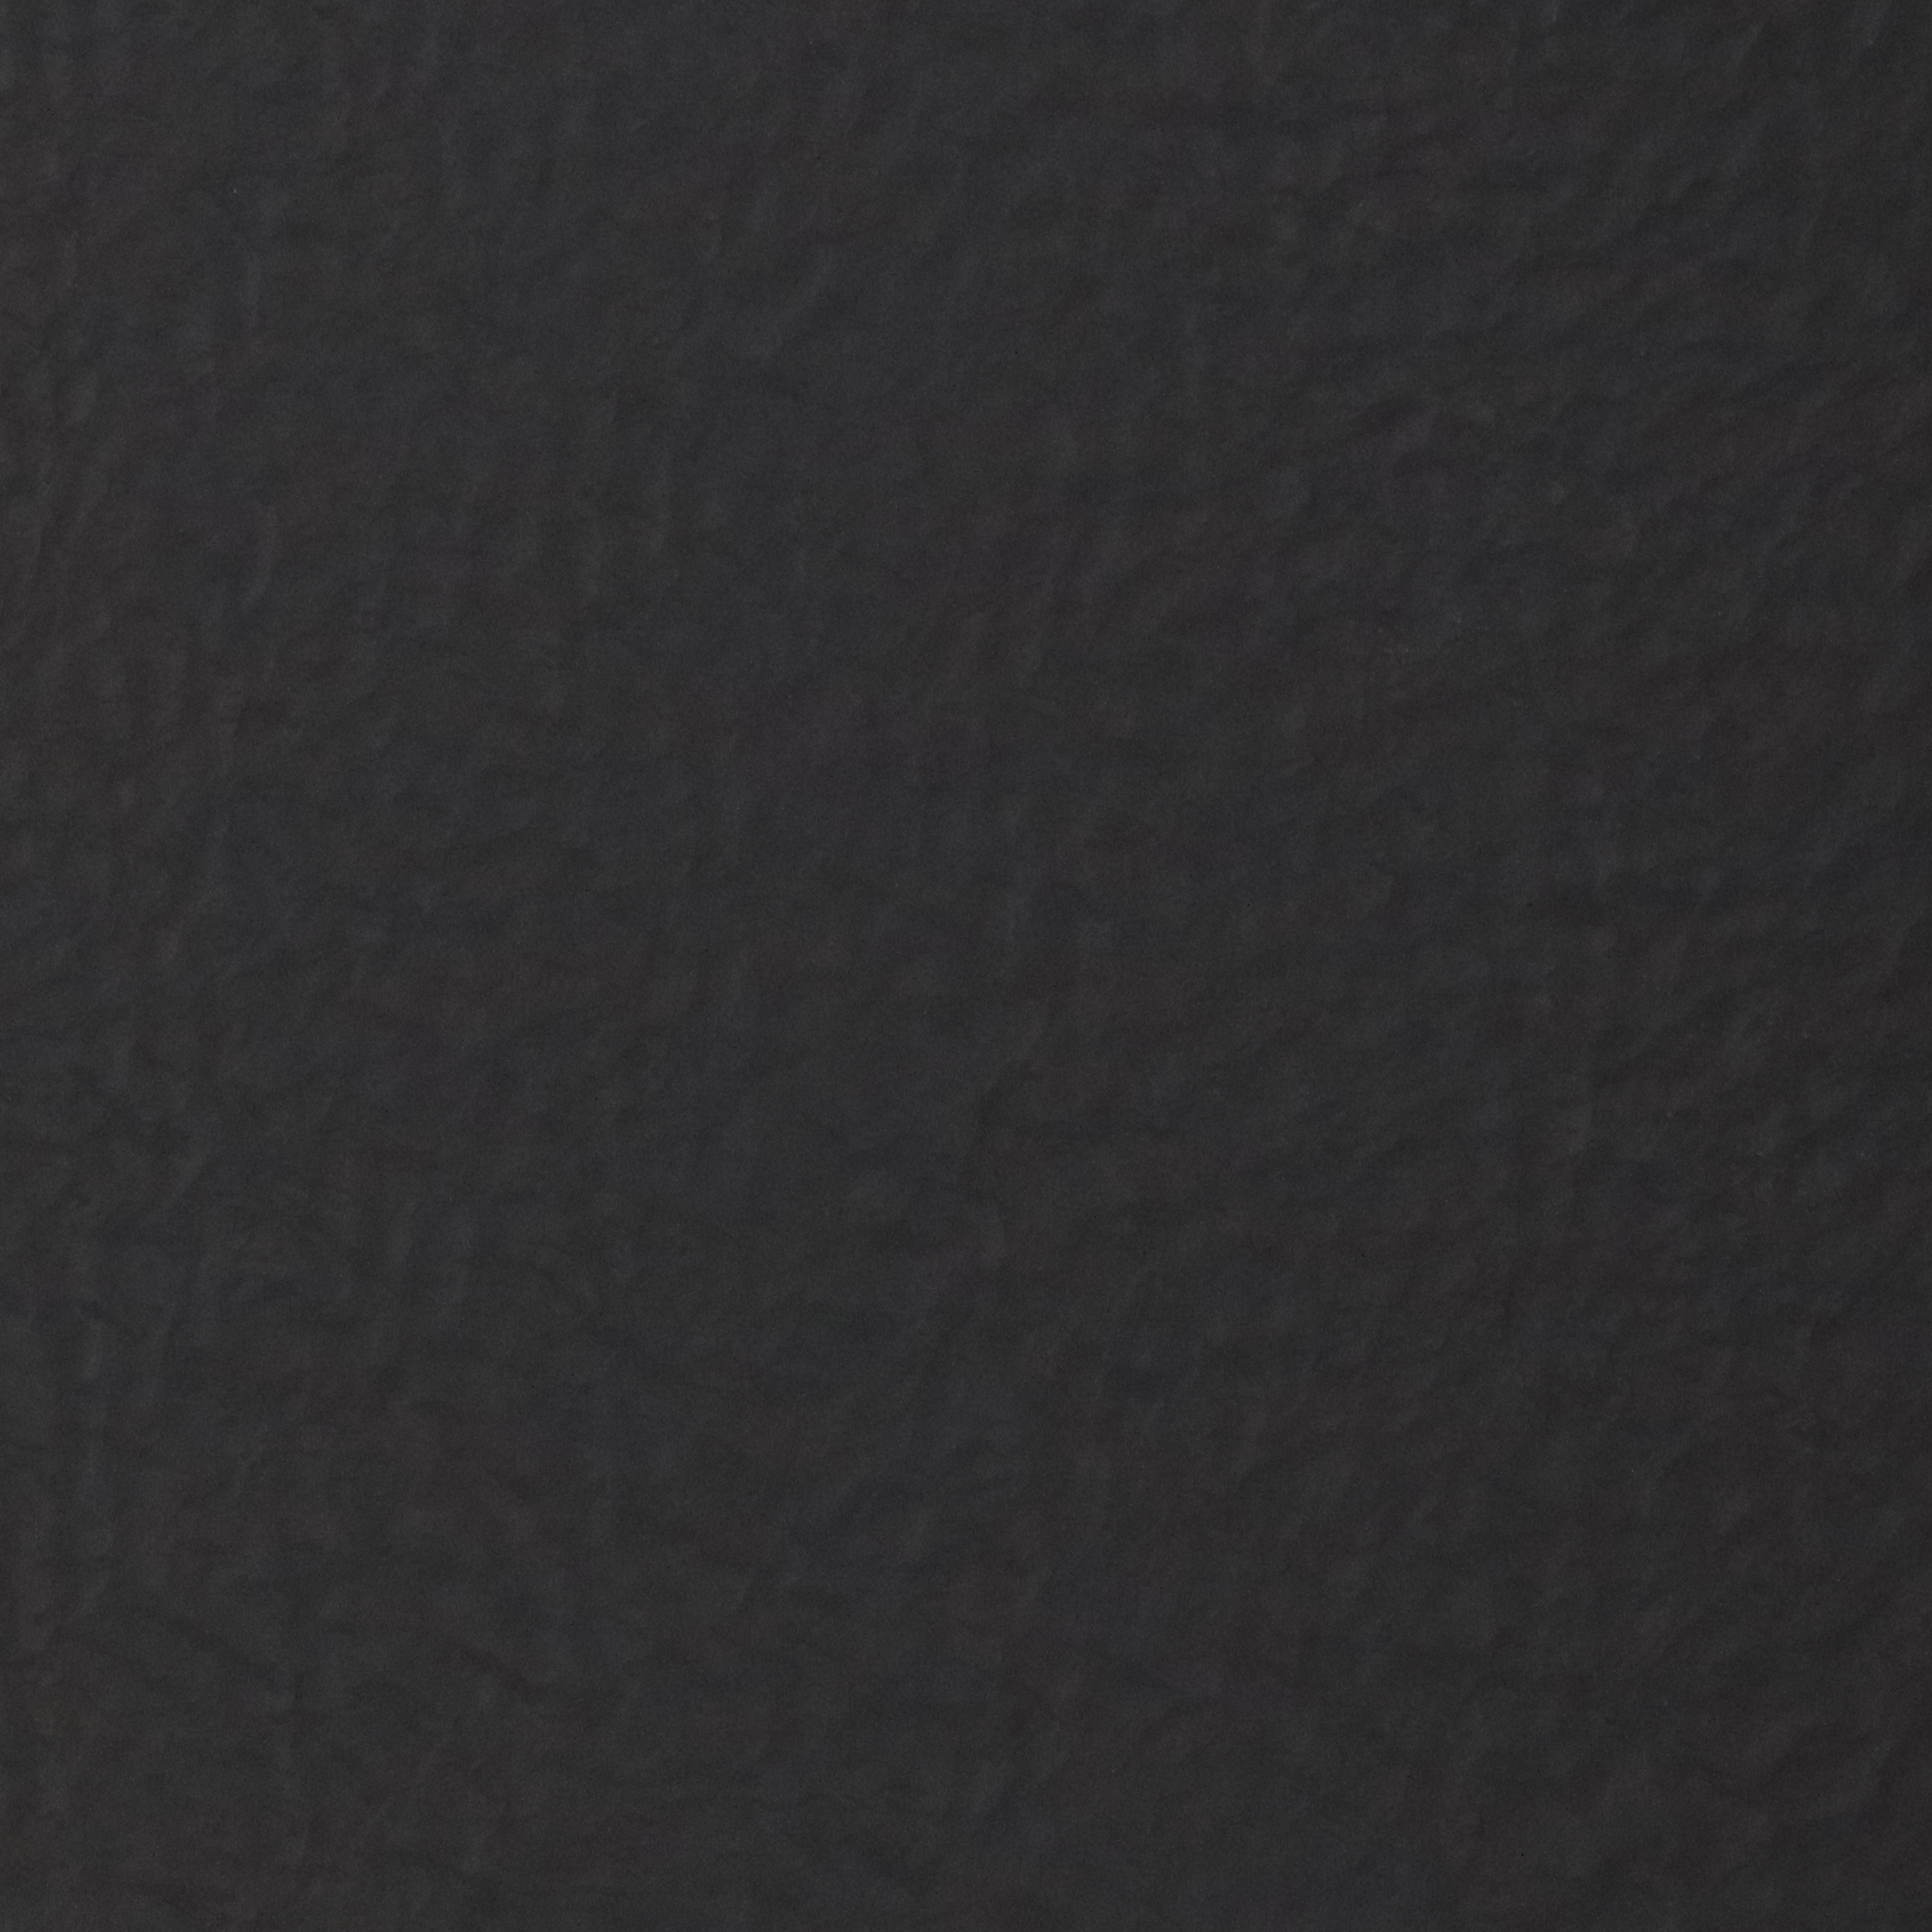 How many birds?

0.